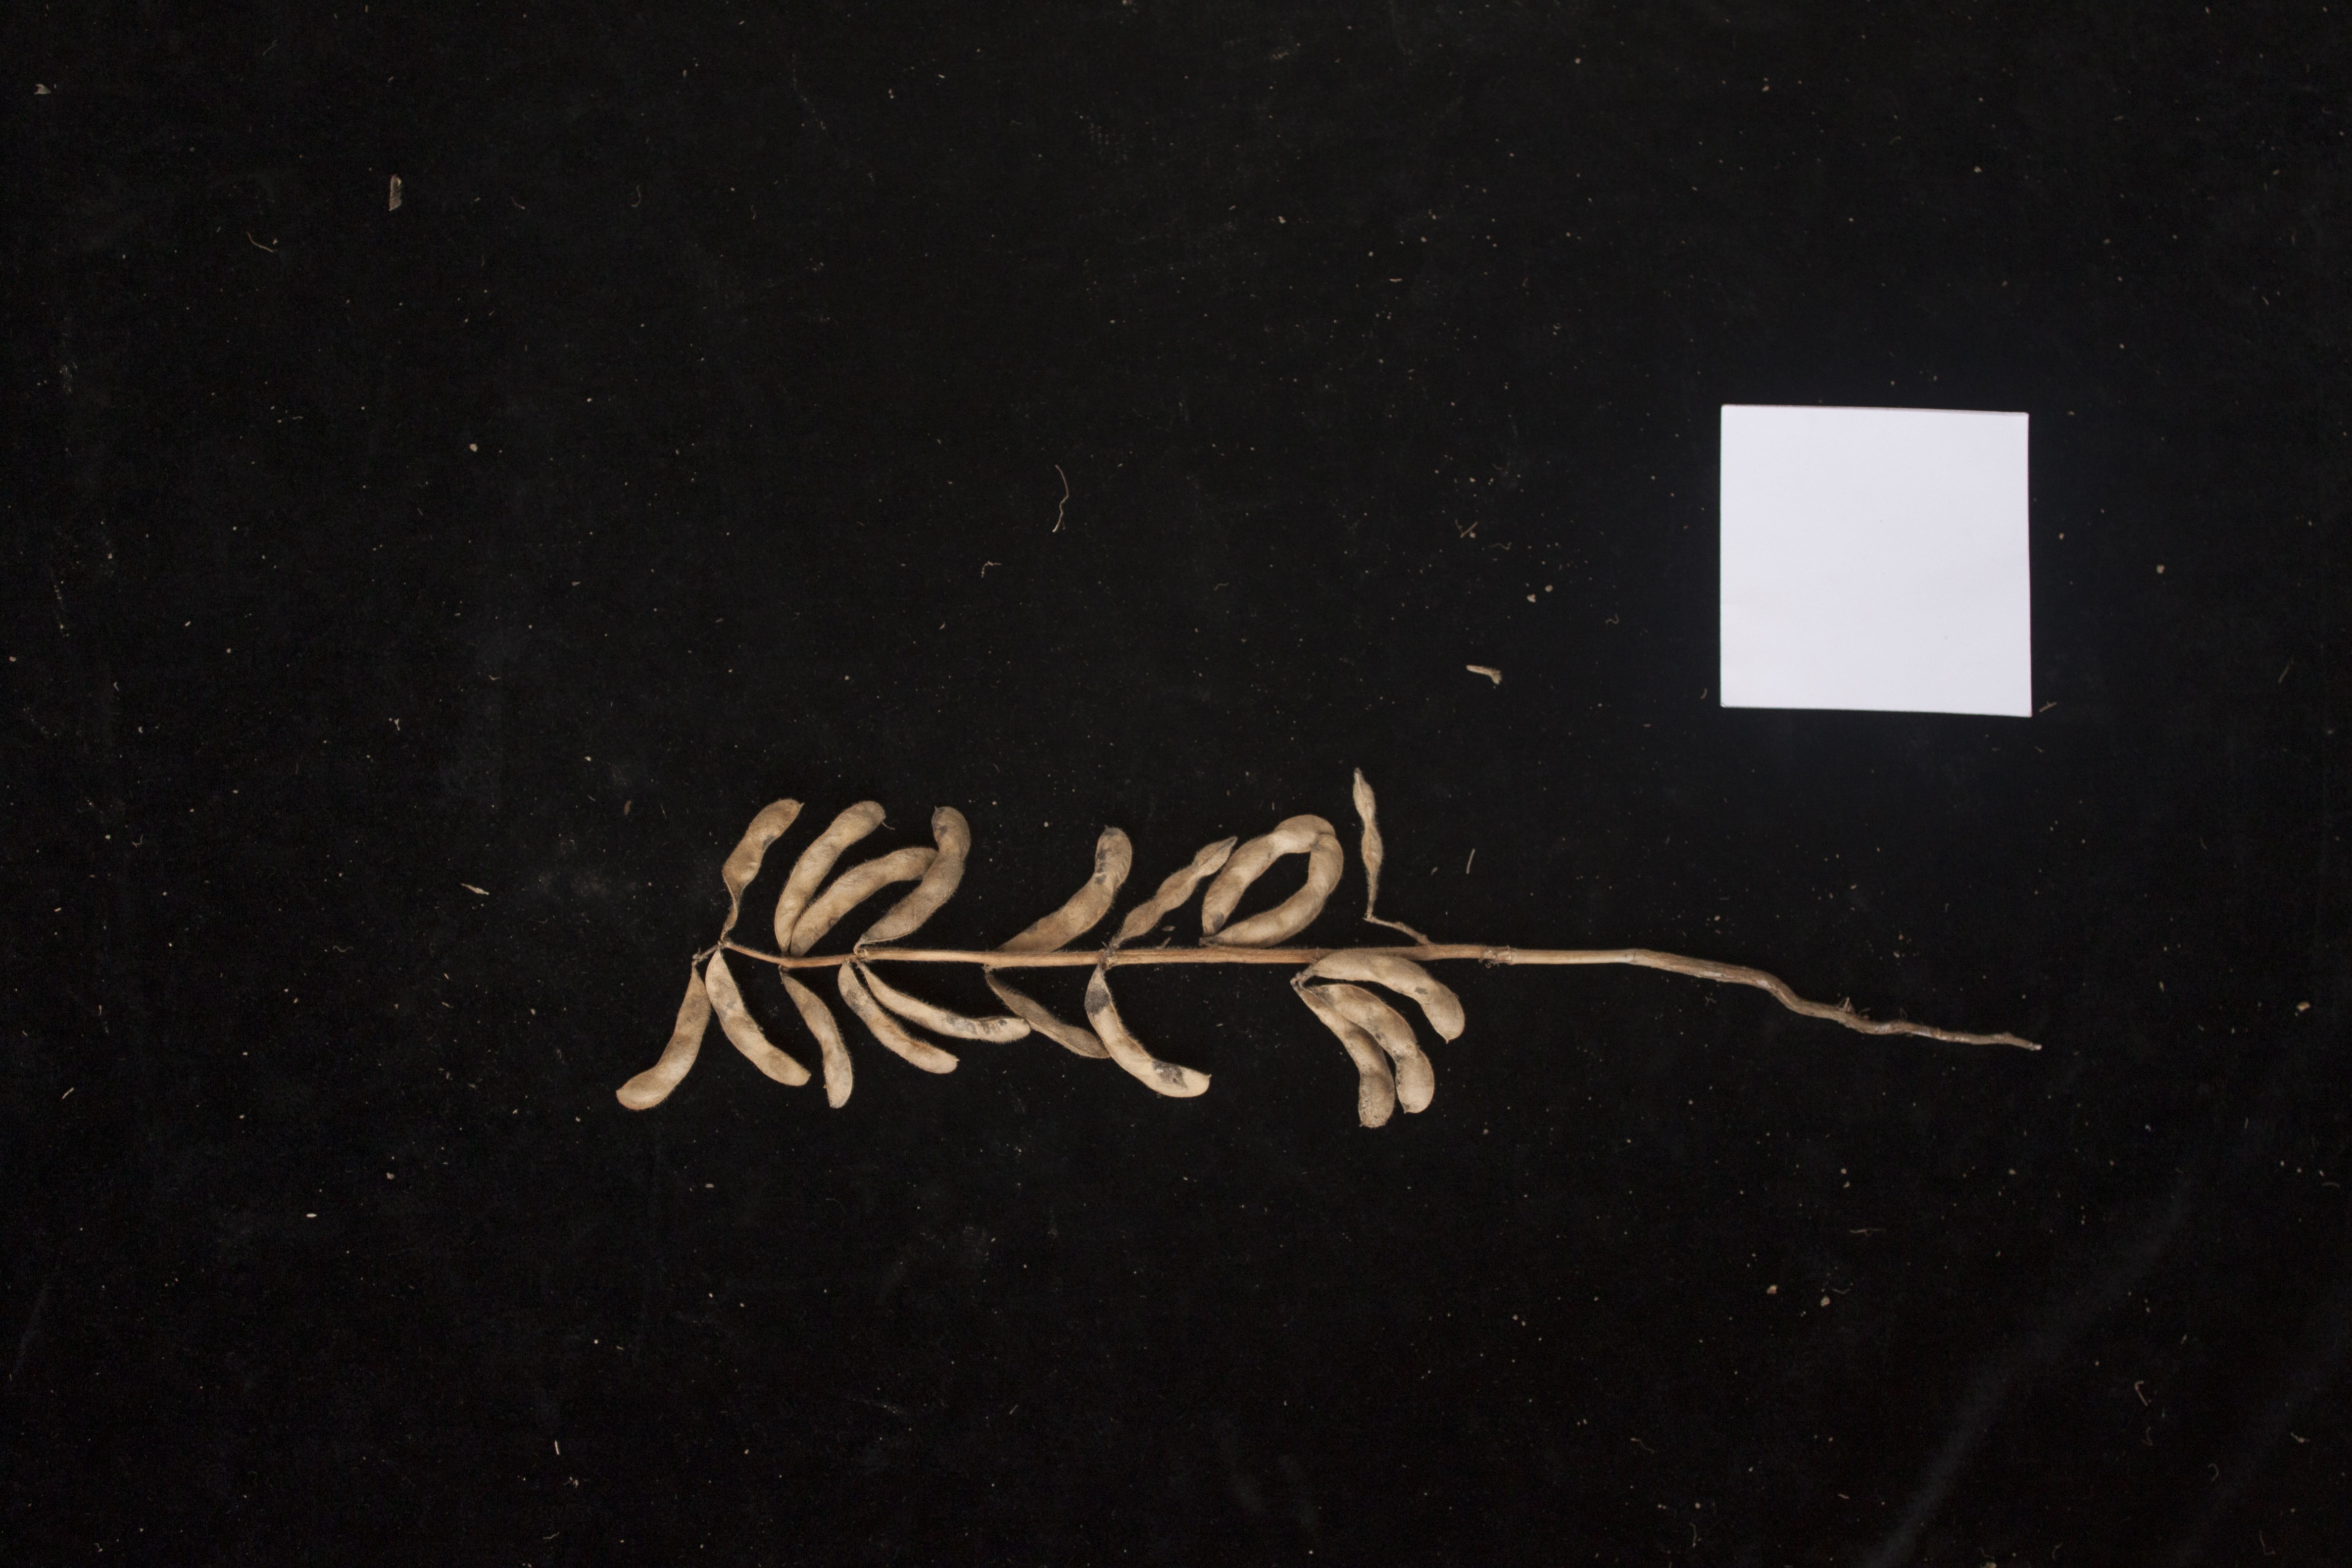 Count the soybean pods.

19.